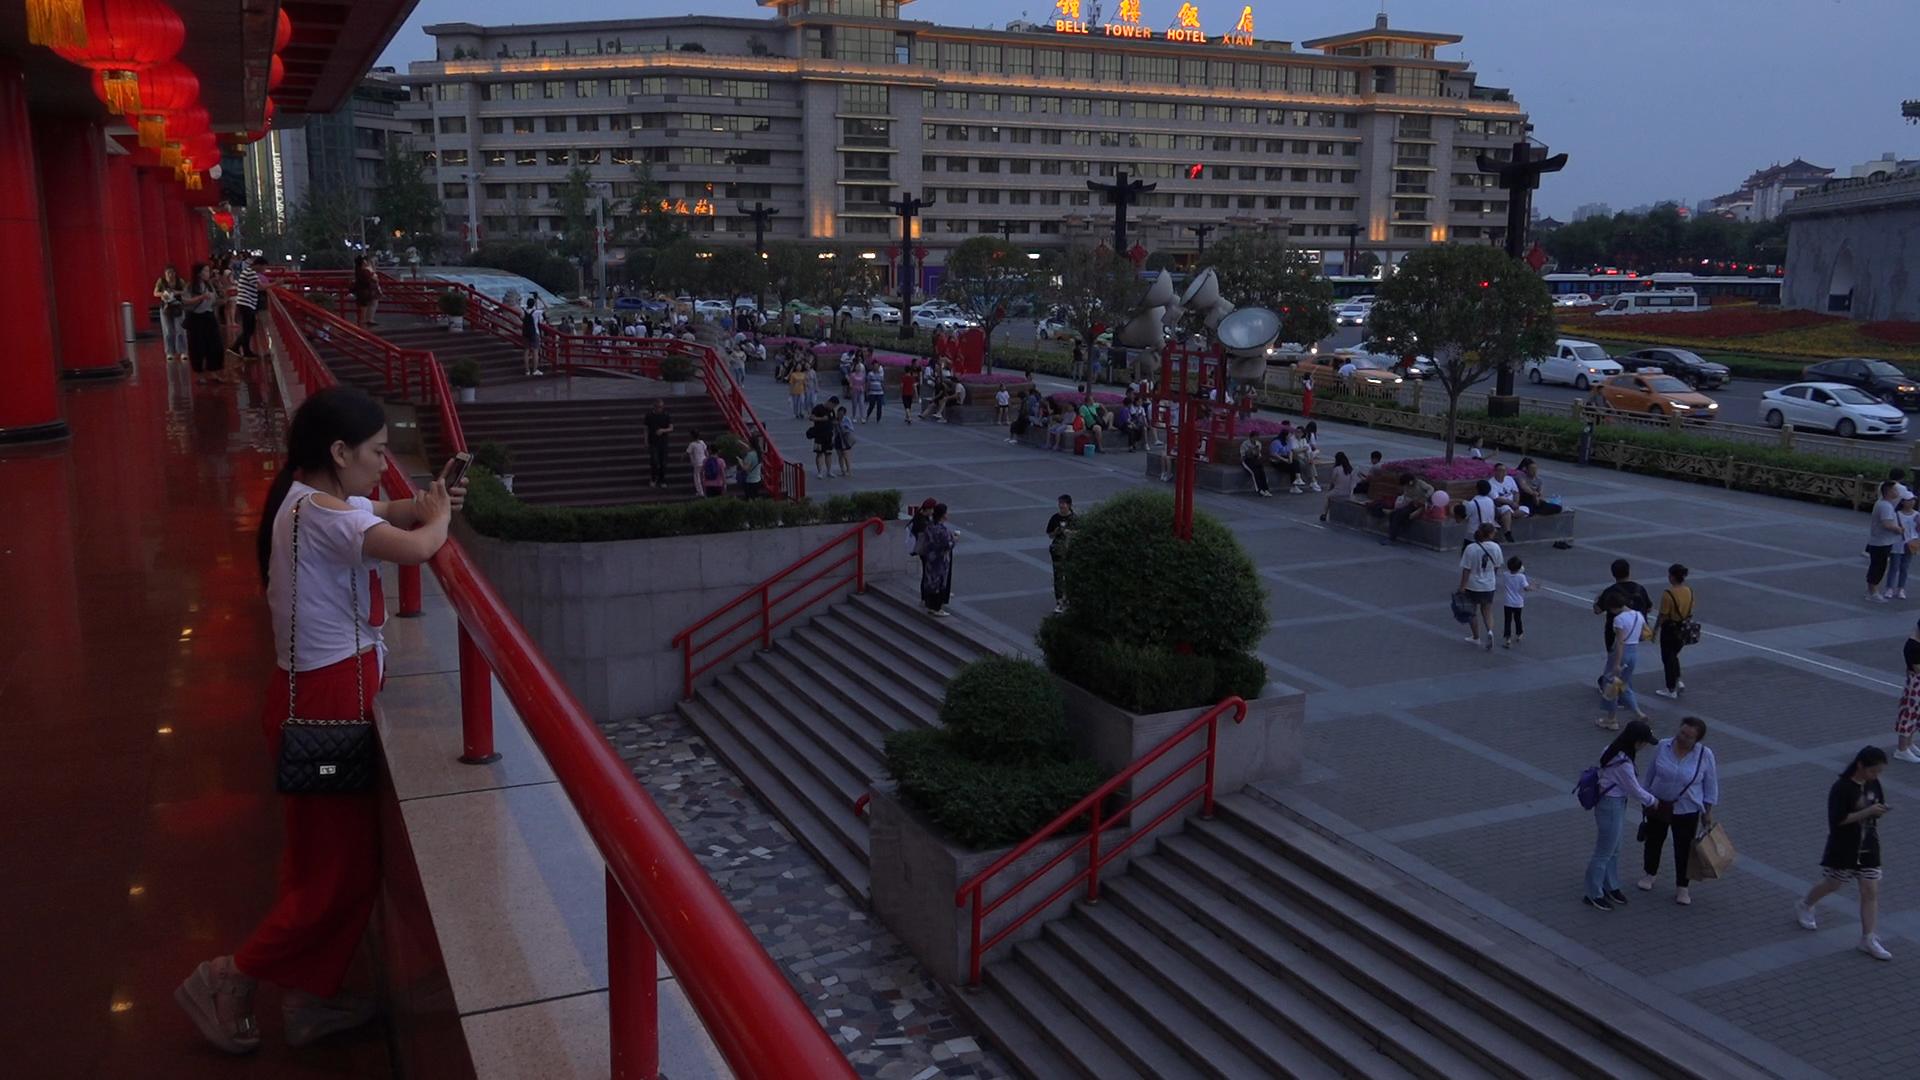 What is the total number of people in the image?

119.